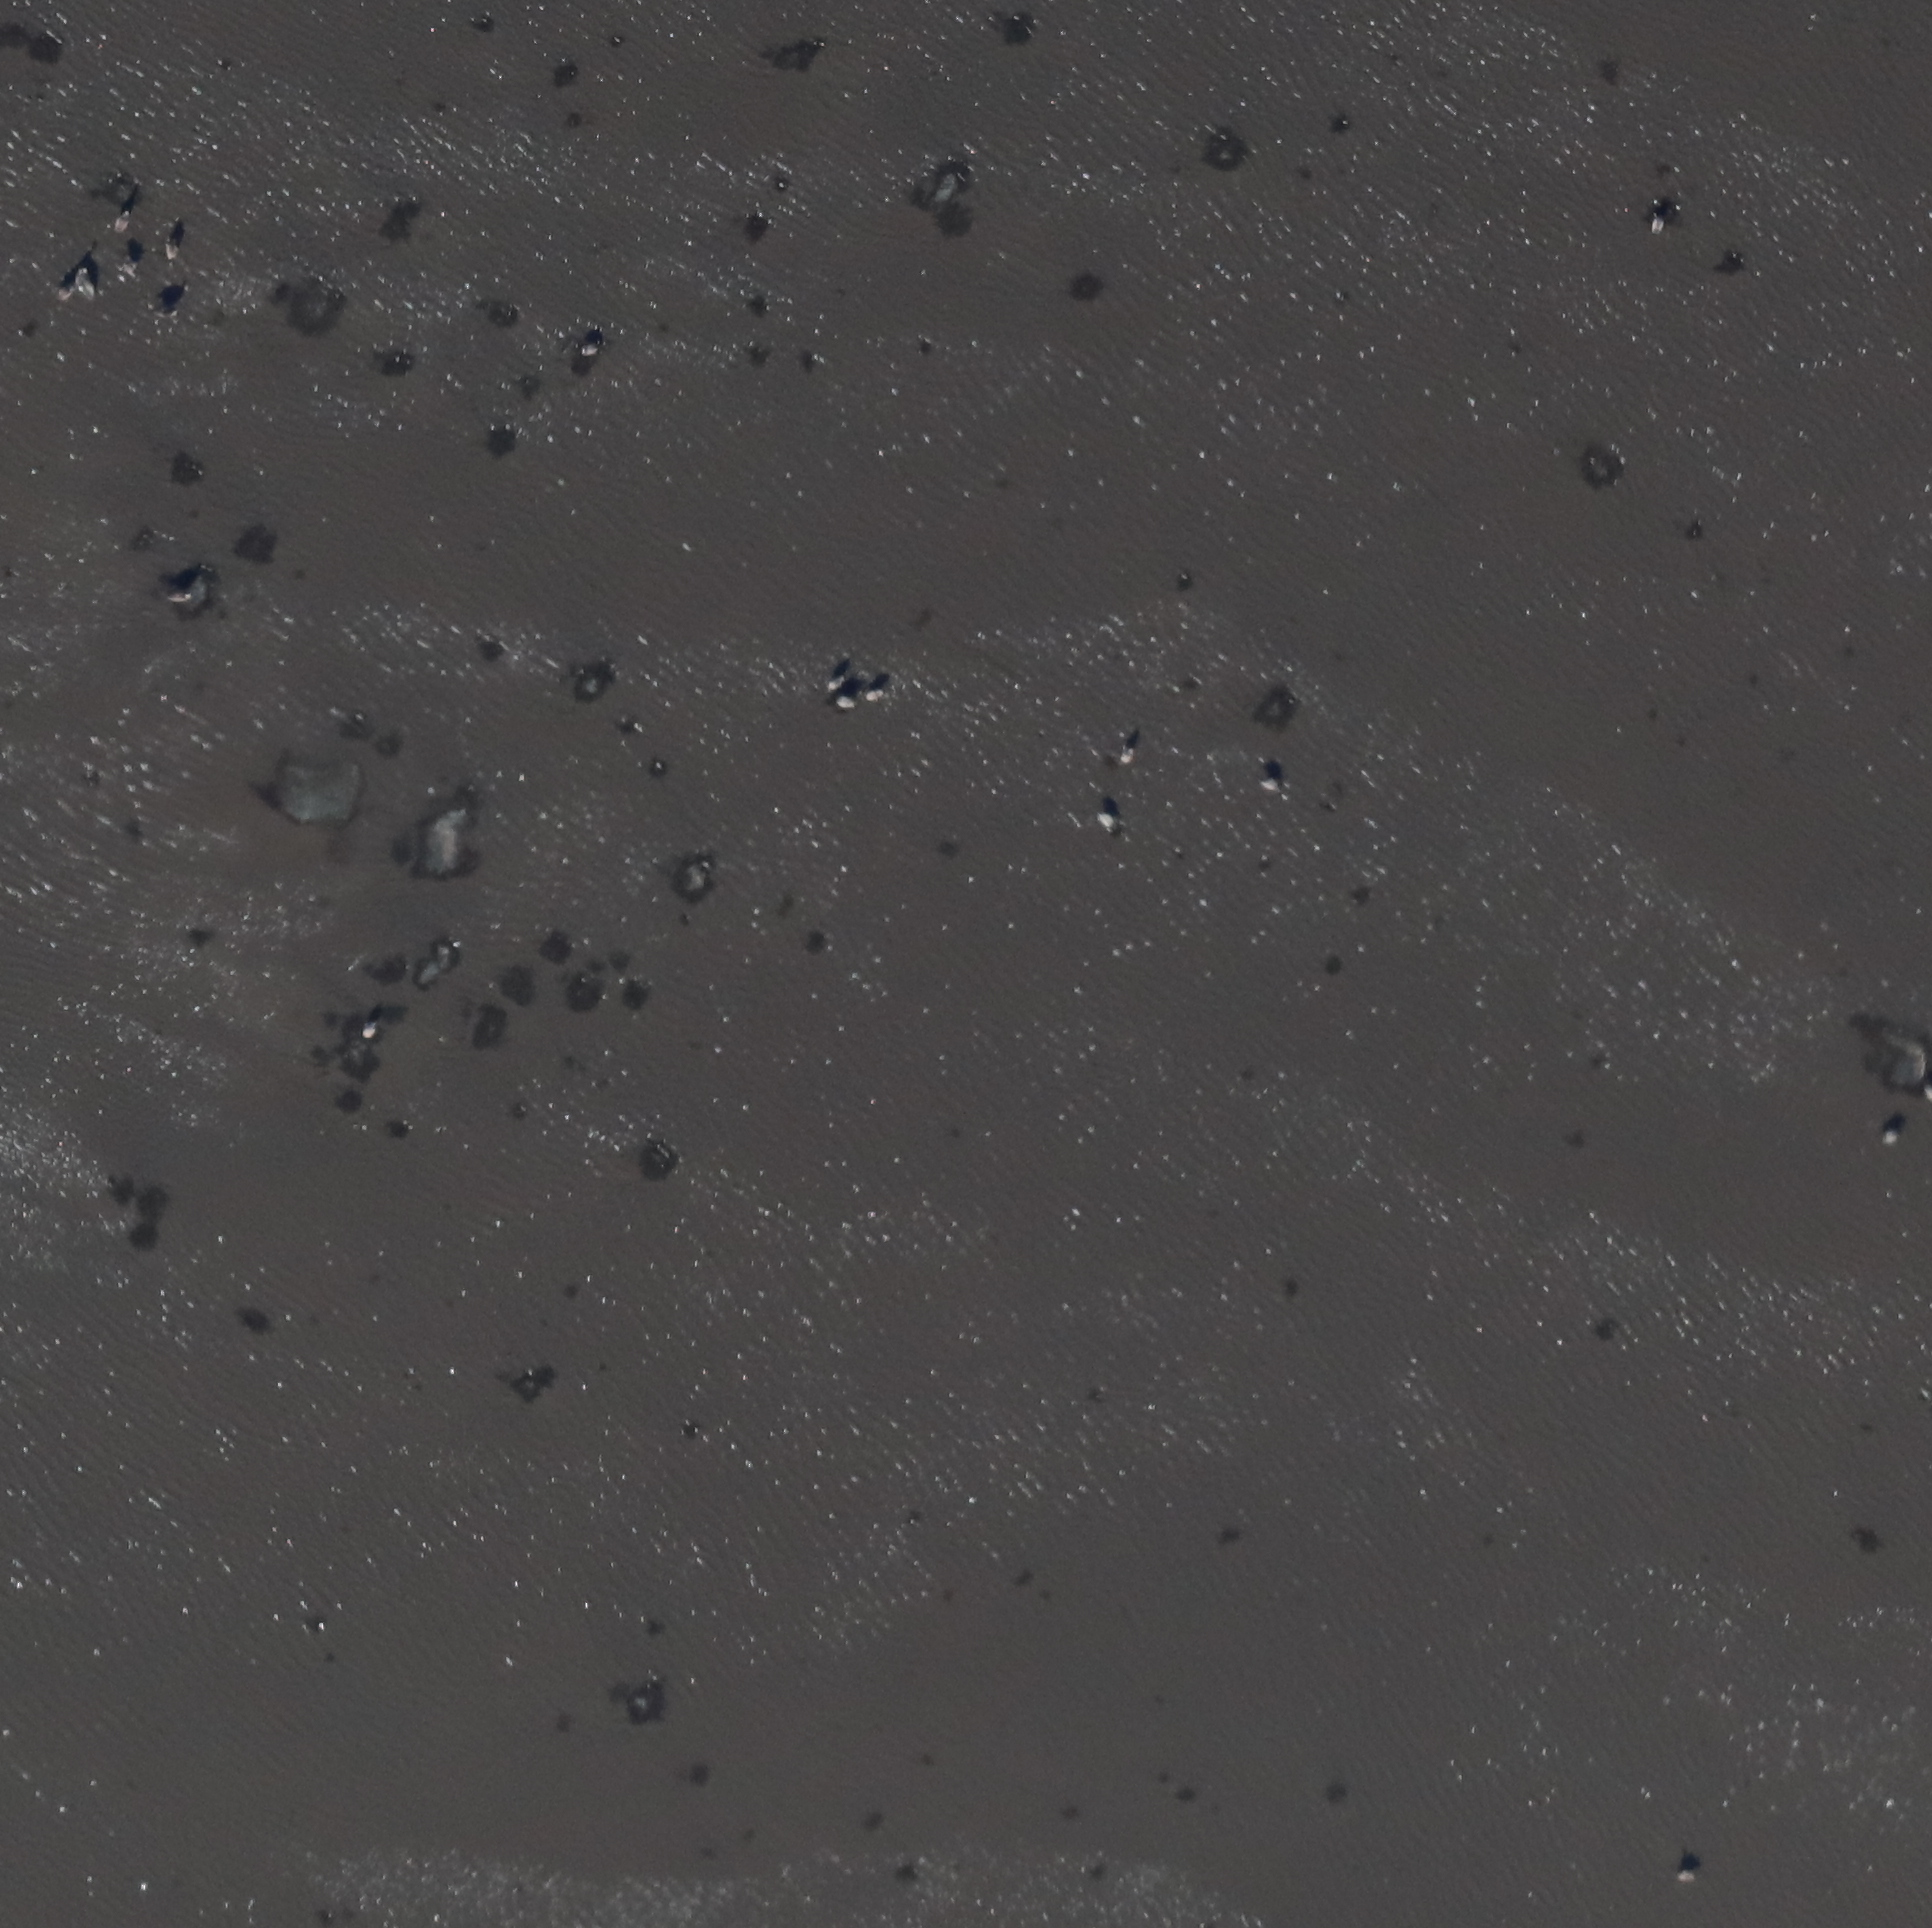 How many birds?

16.